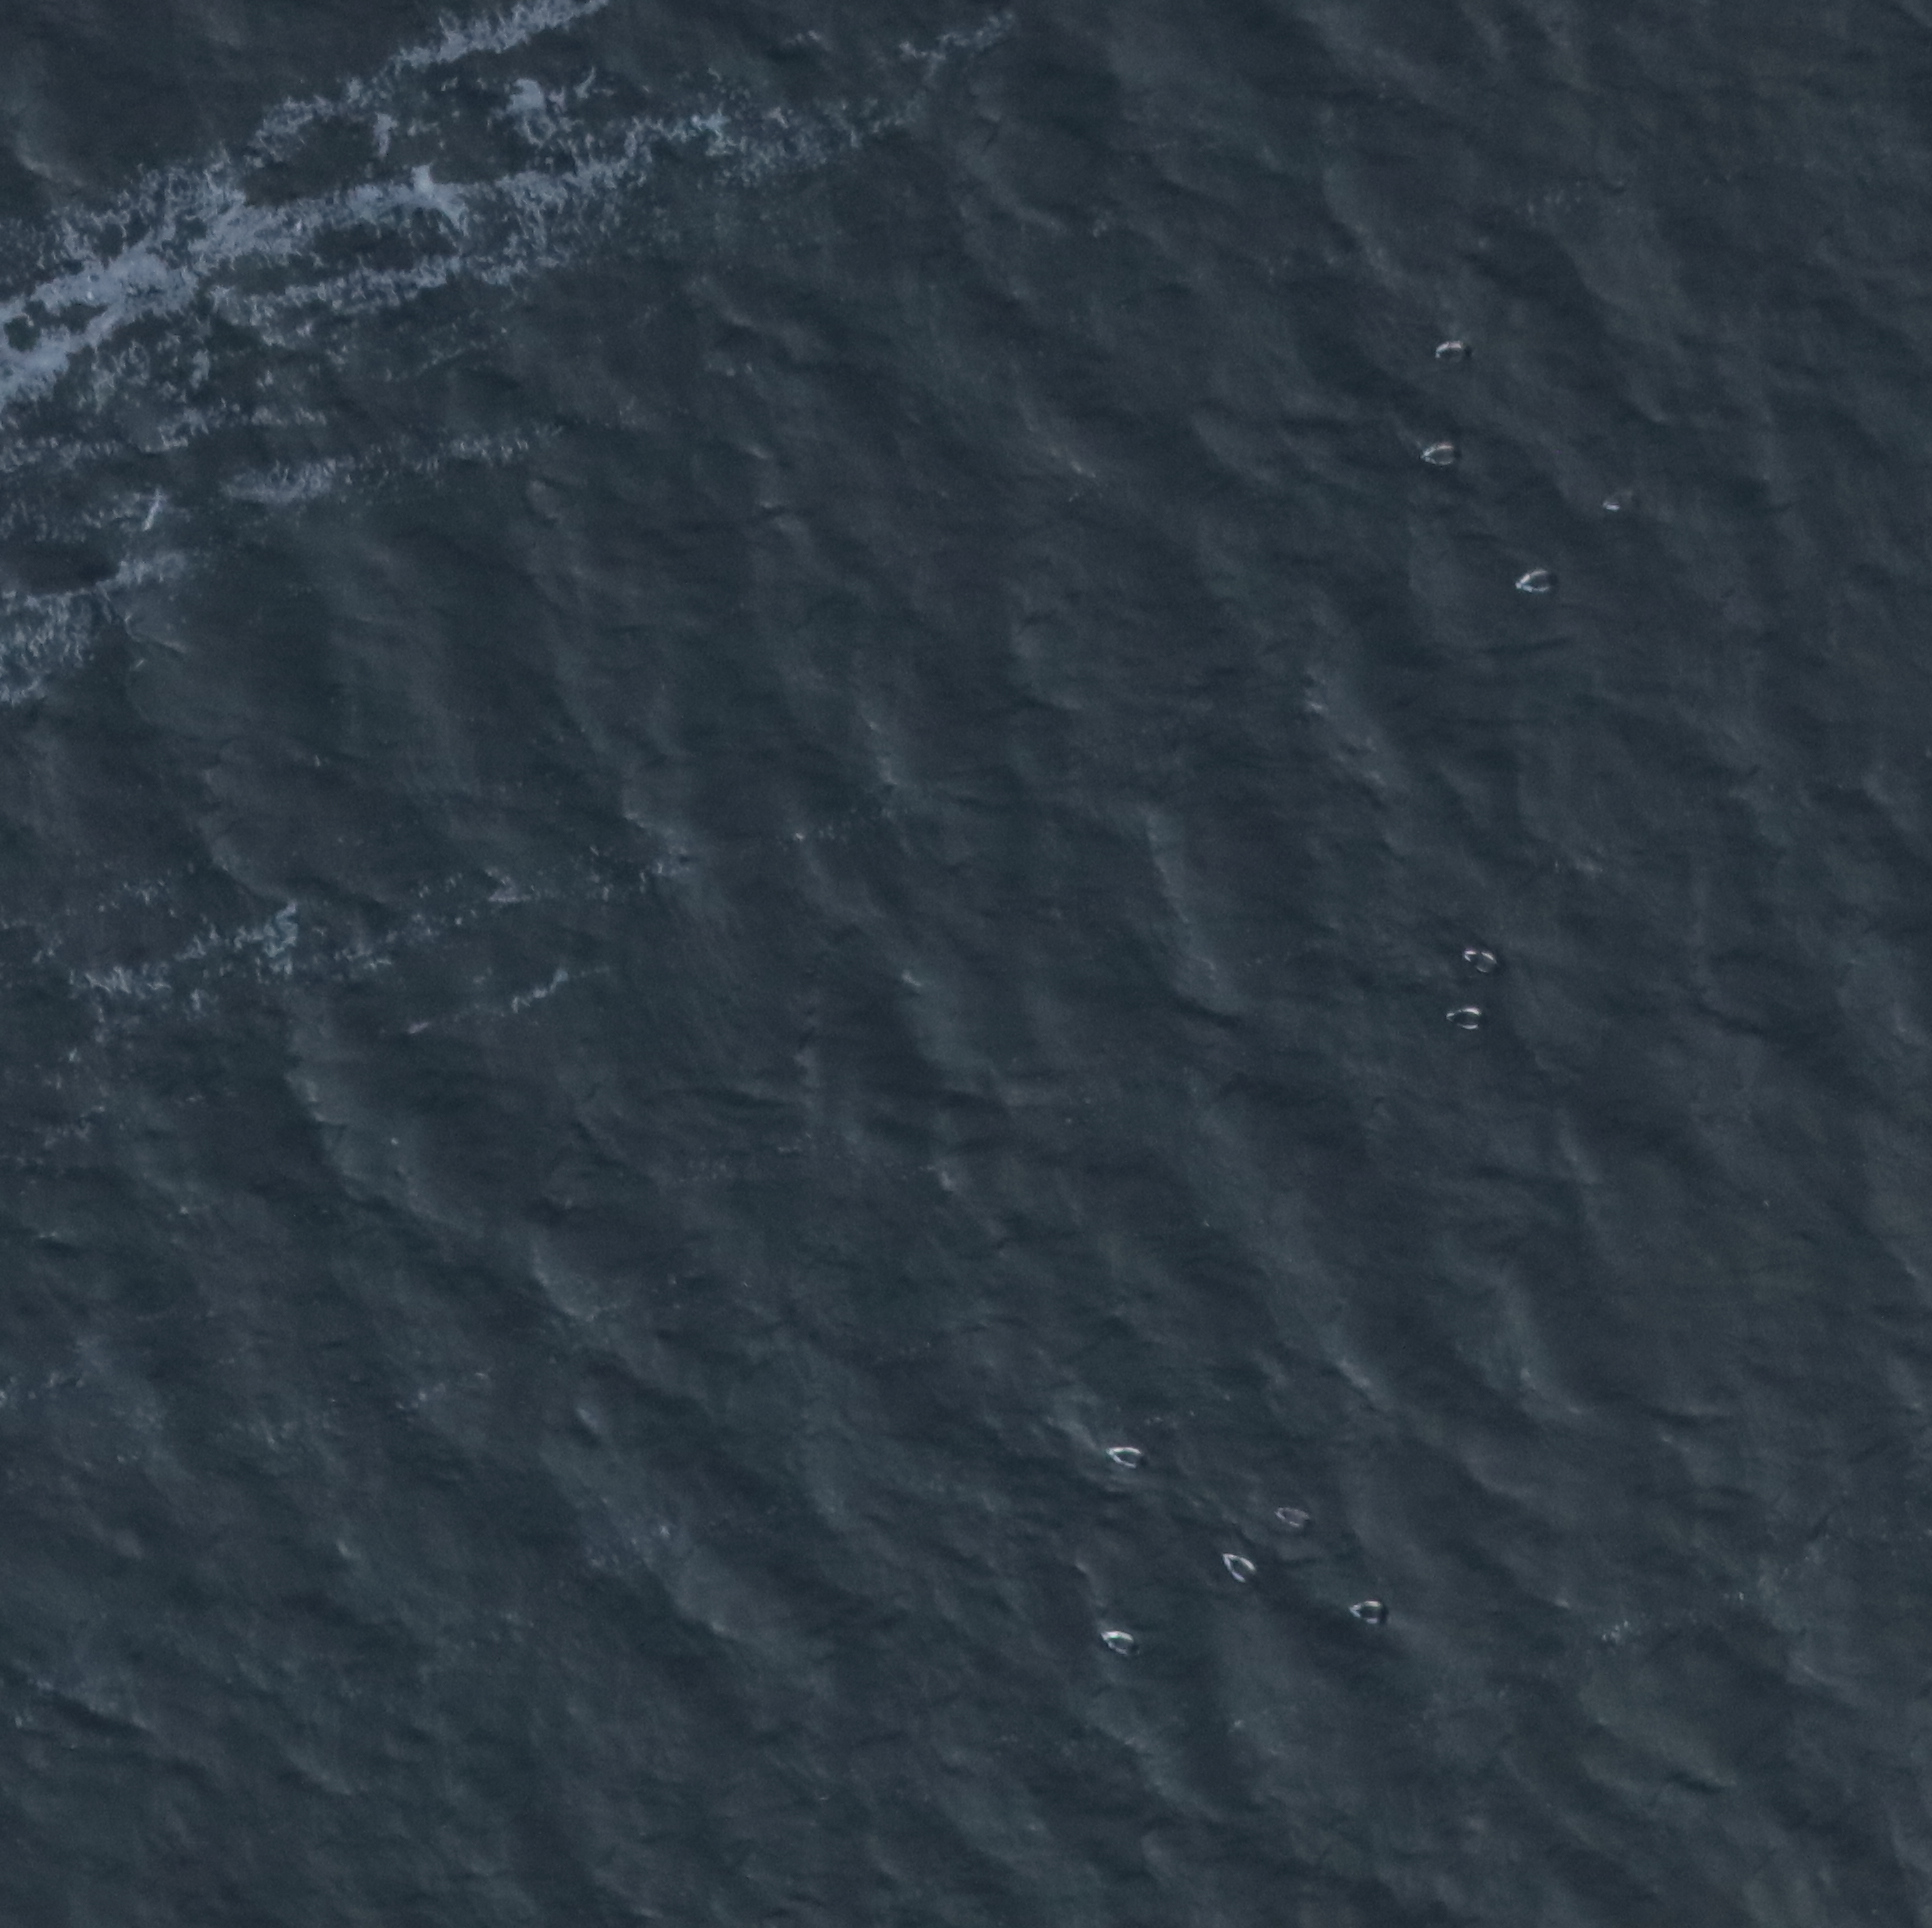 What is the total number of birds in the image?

11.